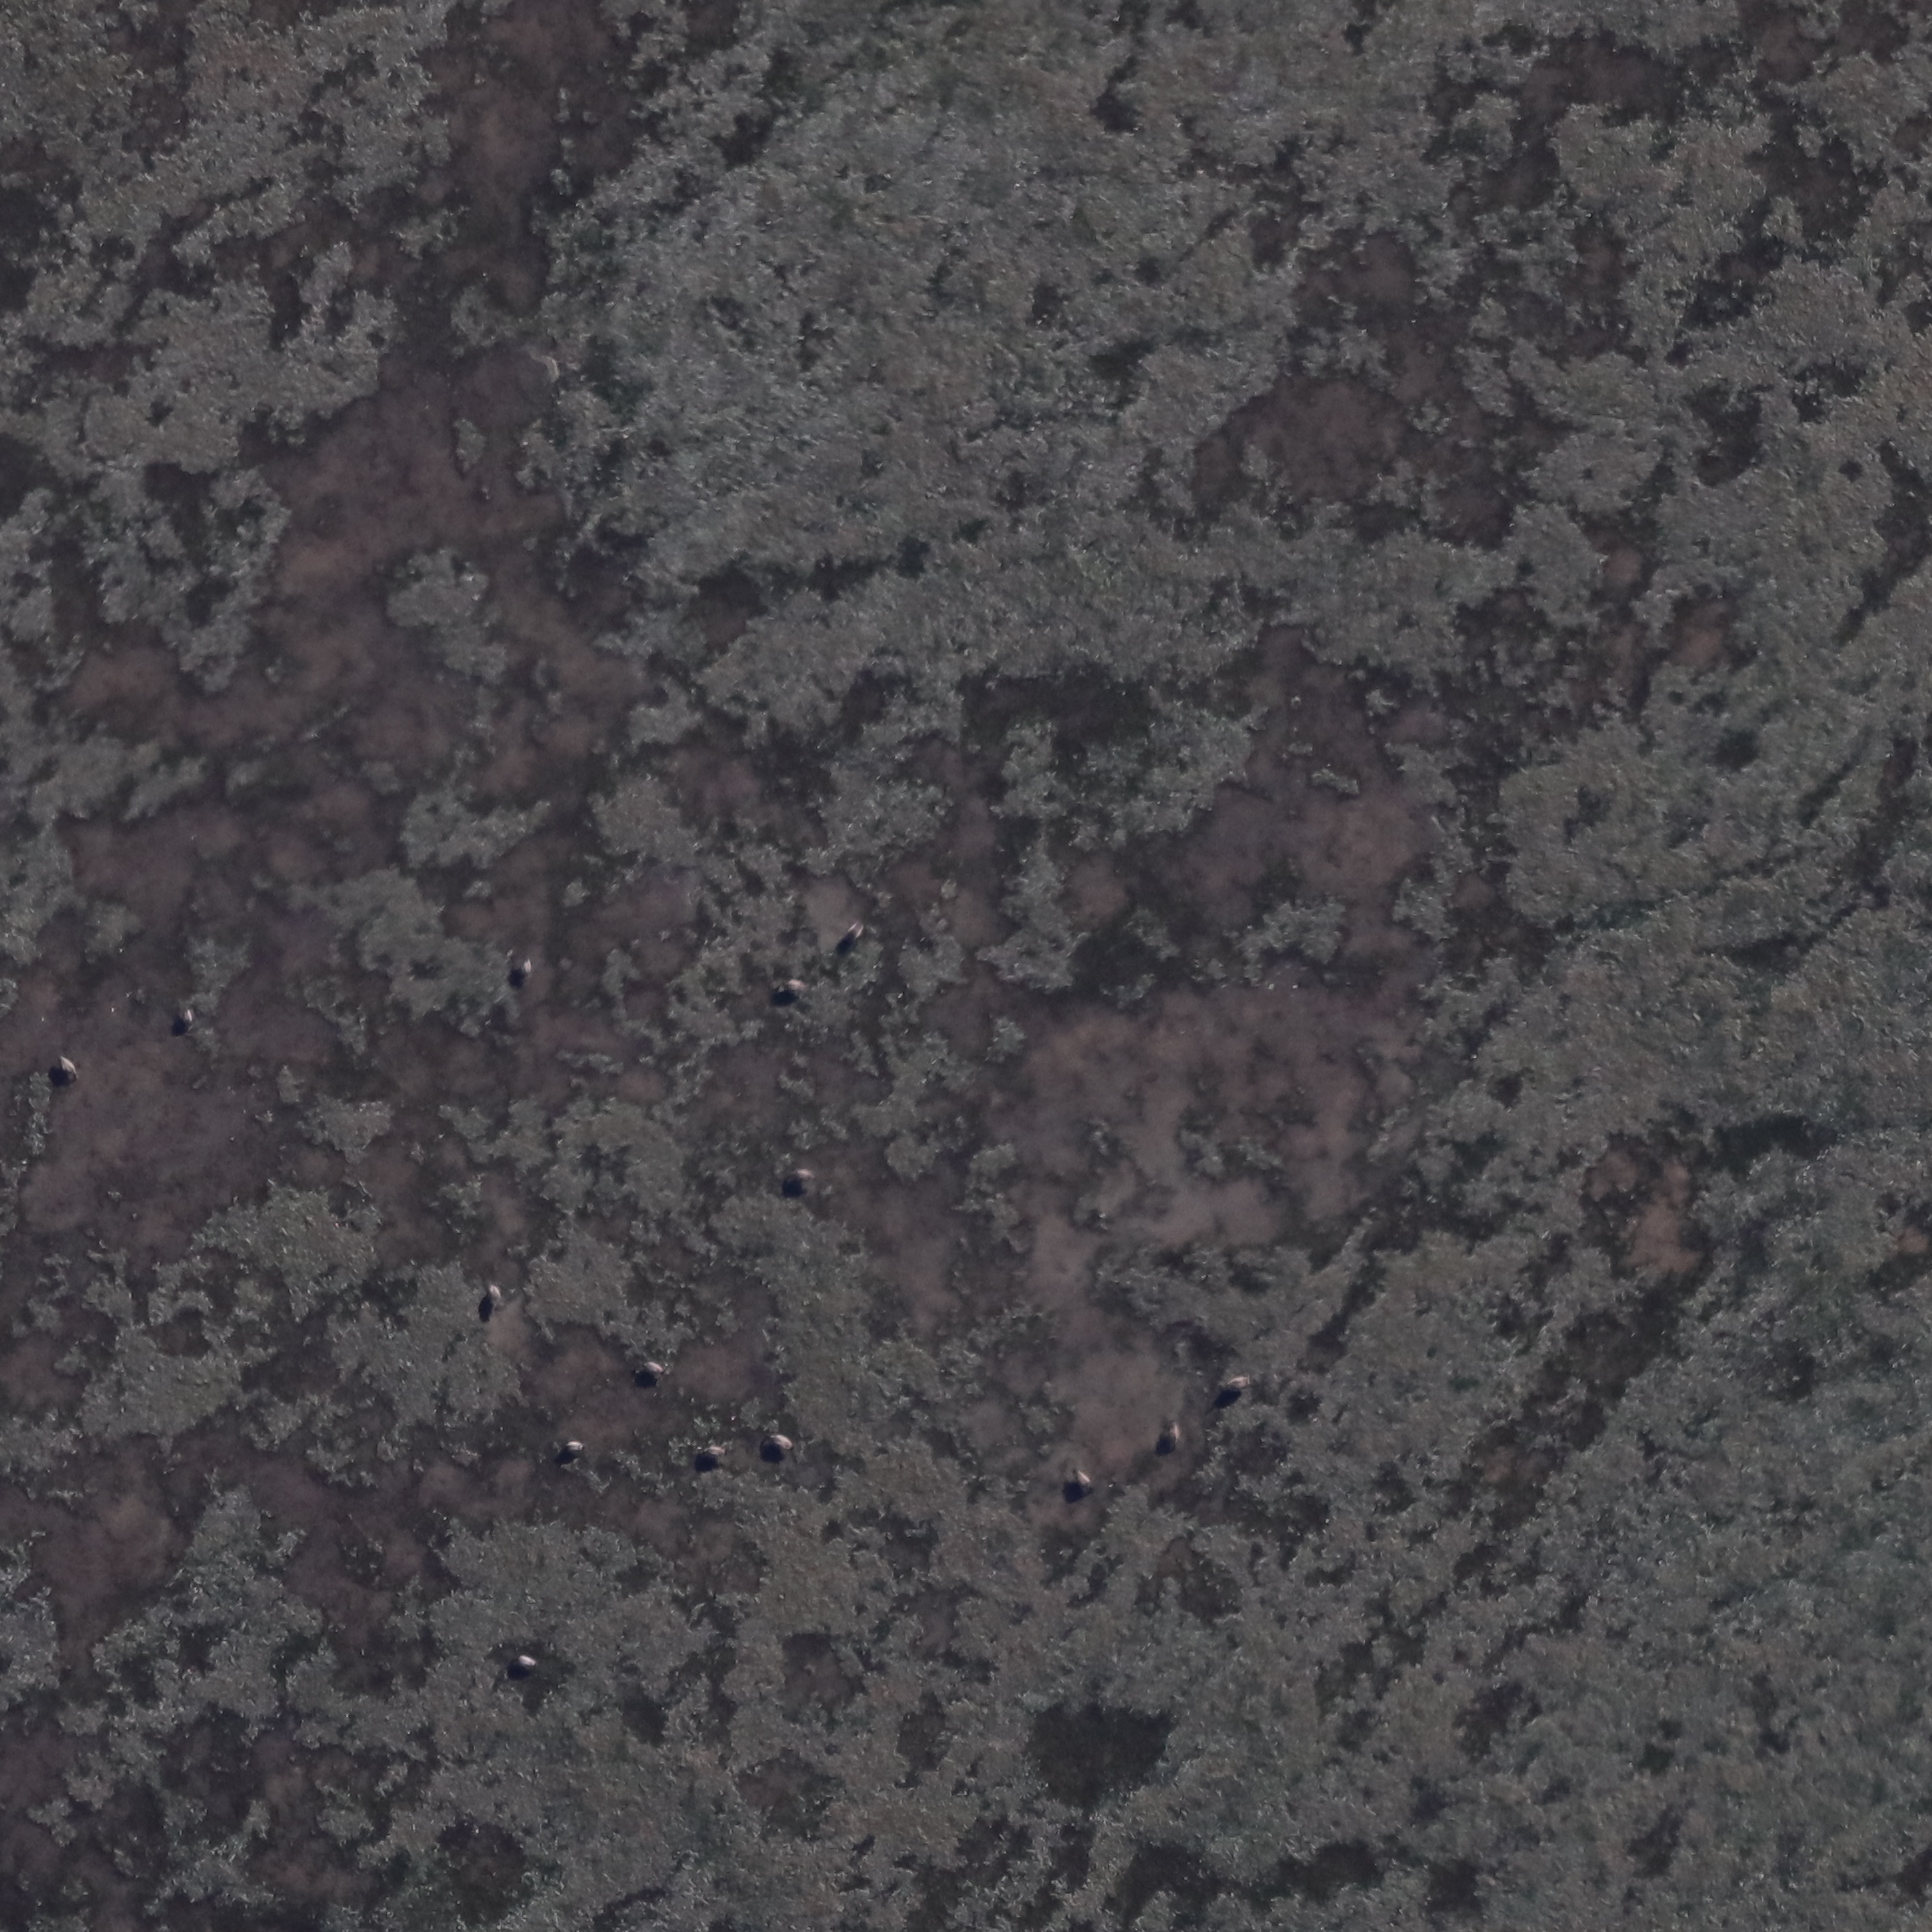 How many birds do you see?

15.